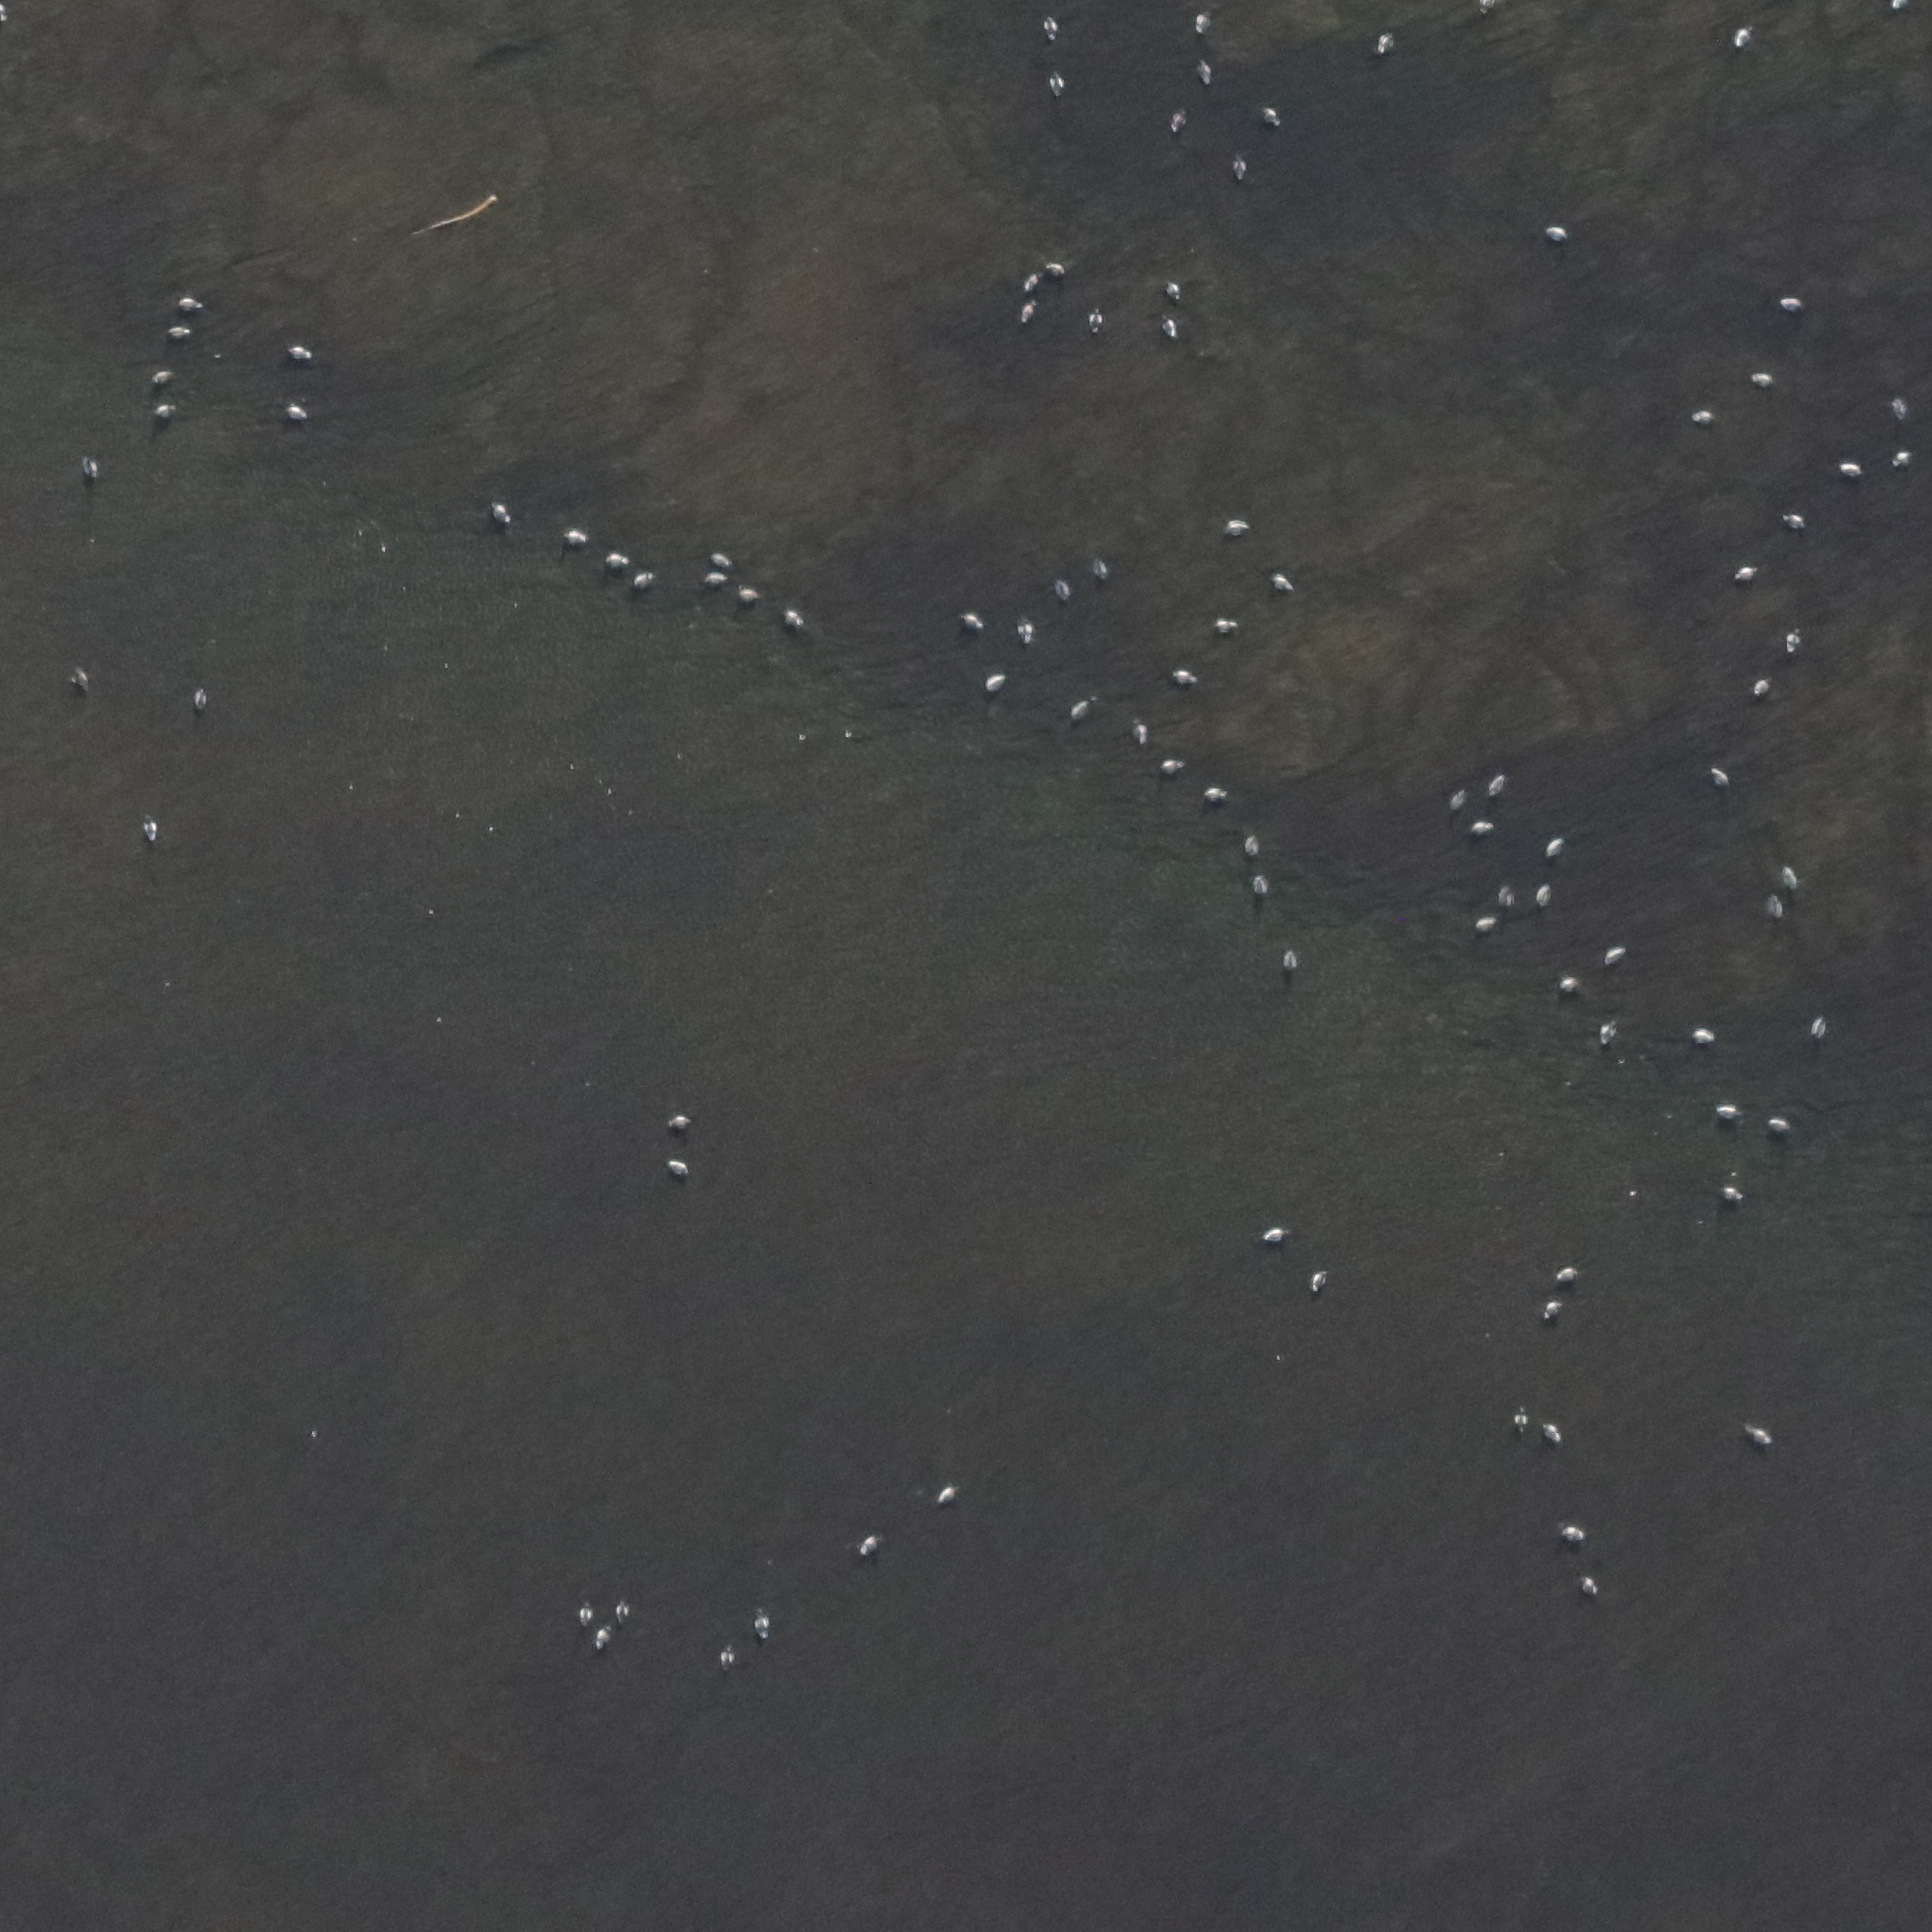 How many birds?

98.